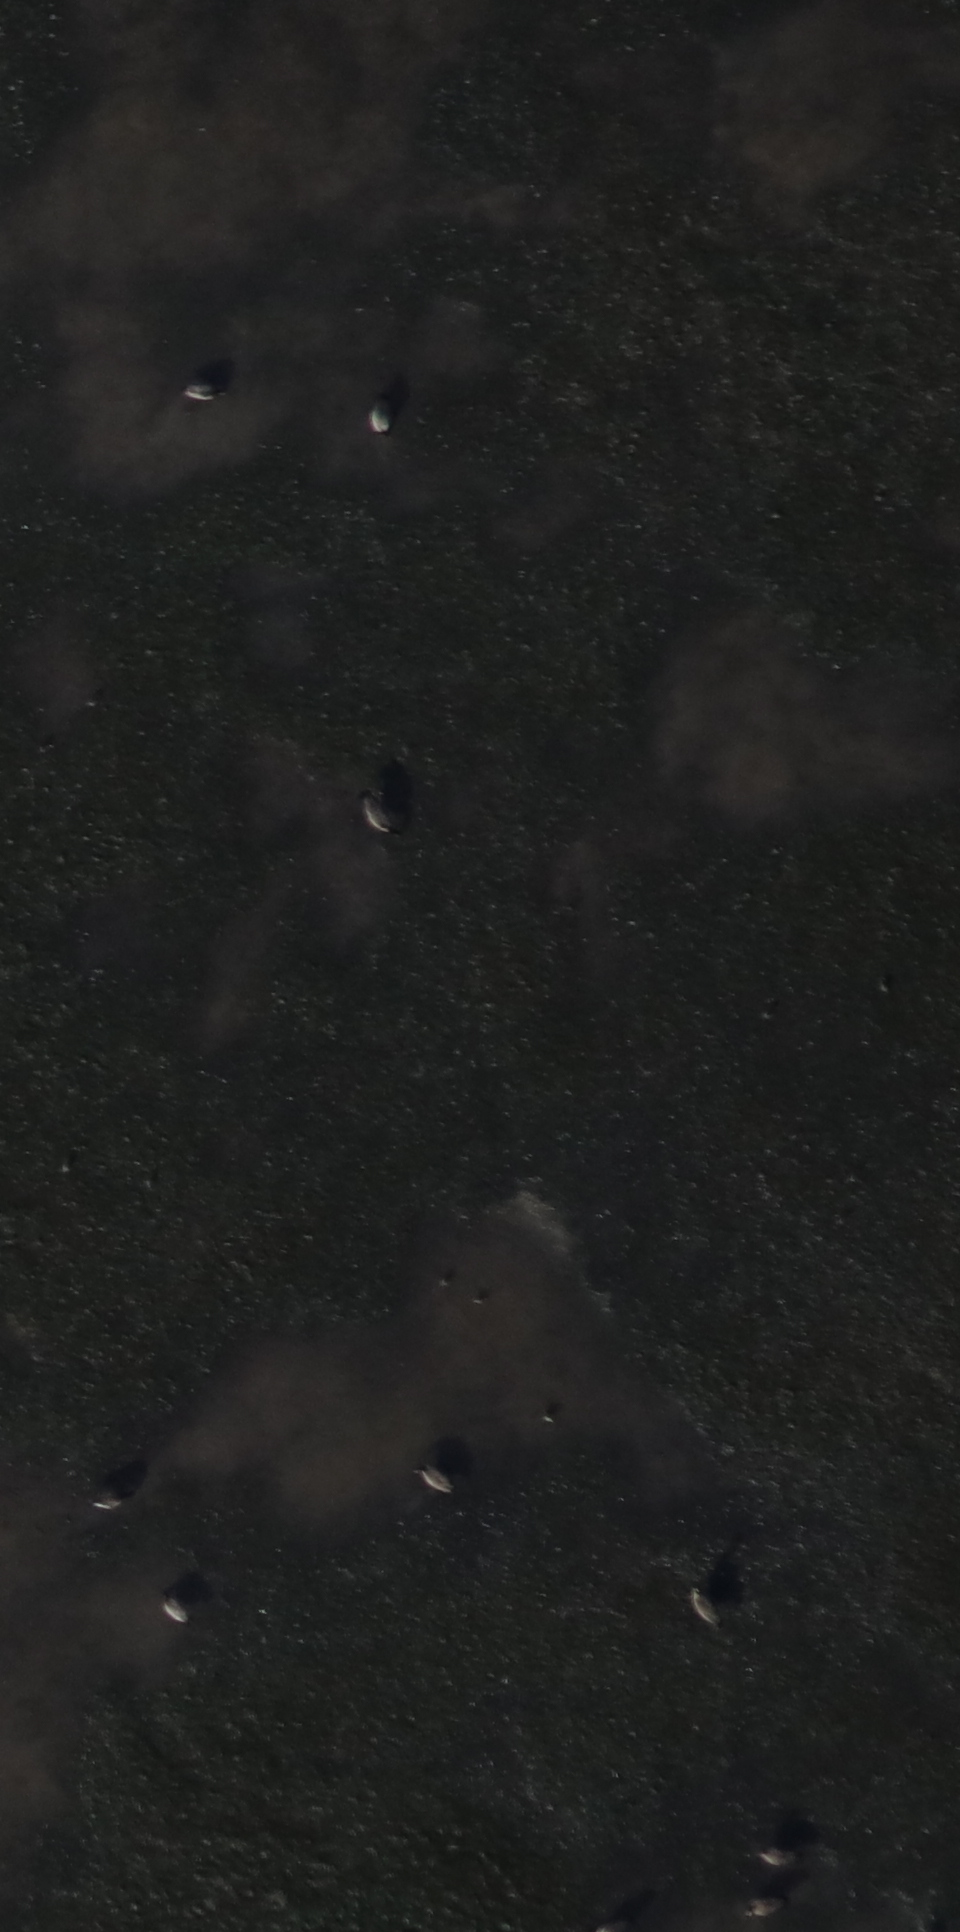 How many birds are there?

10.